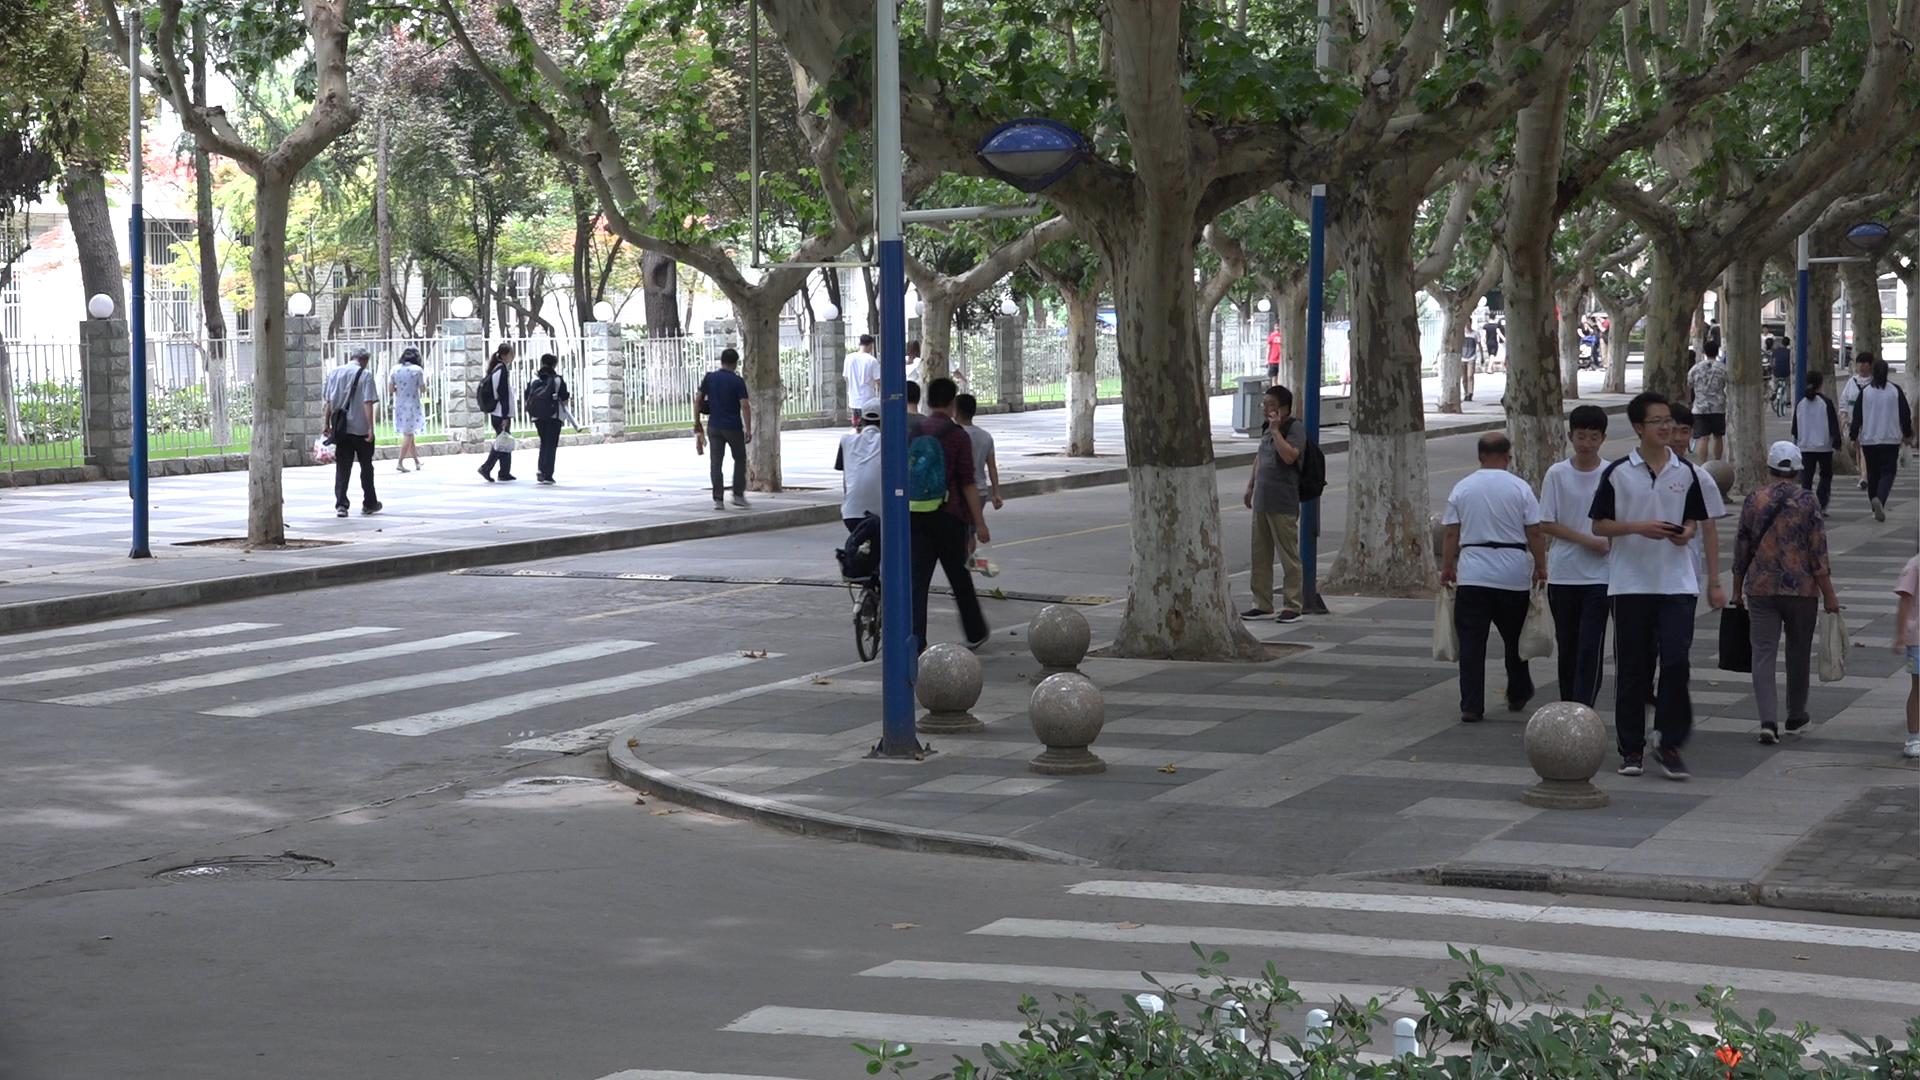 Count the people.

31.